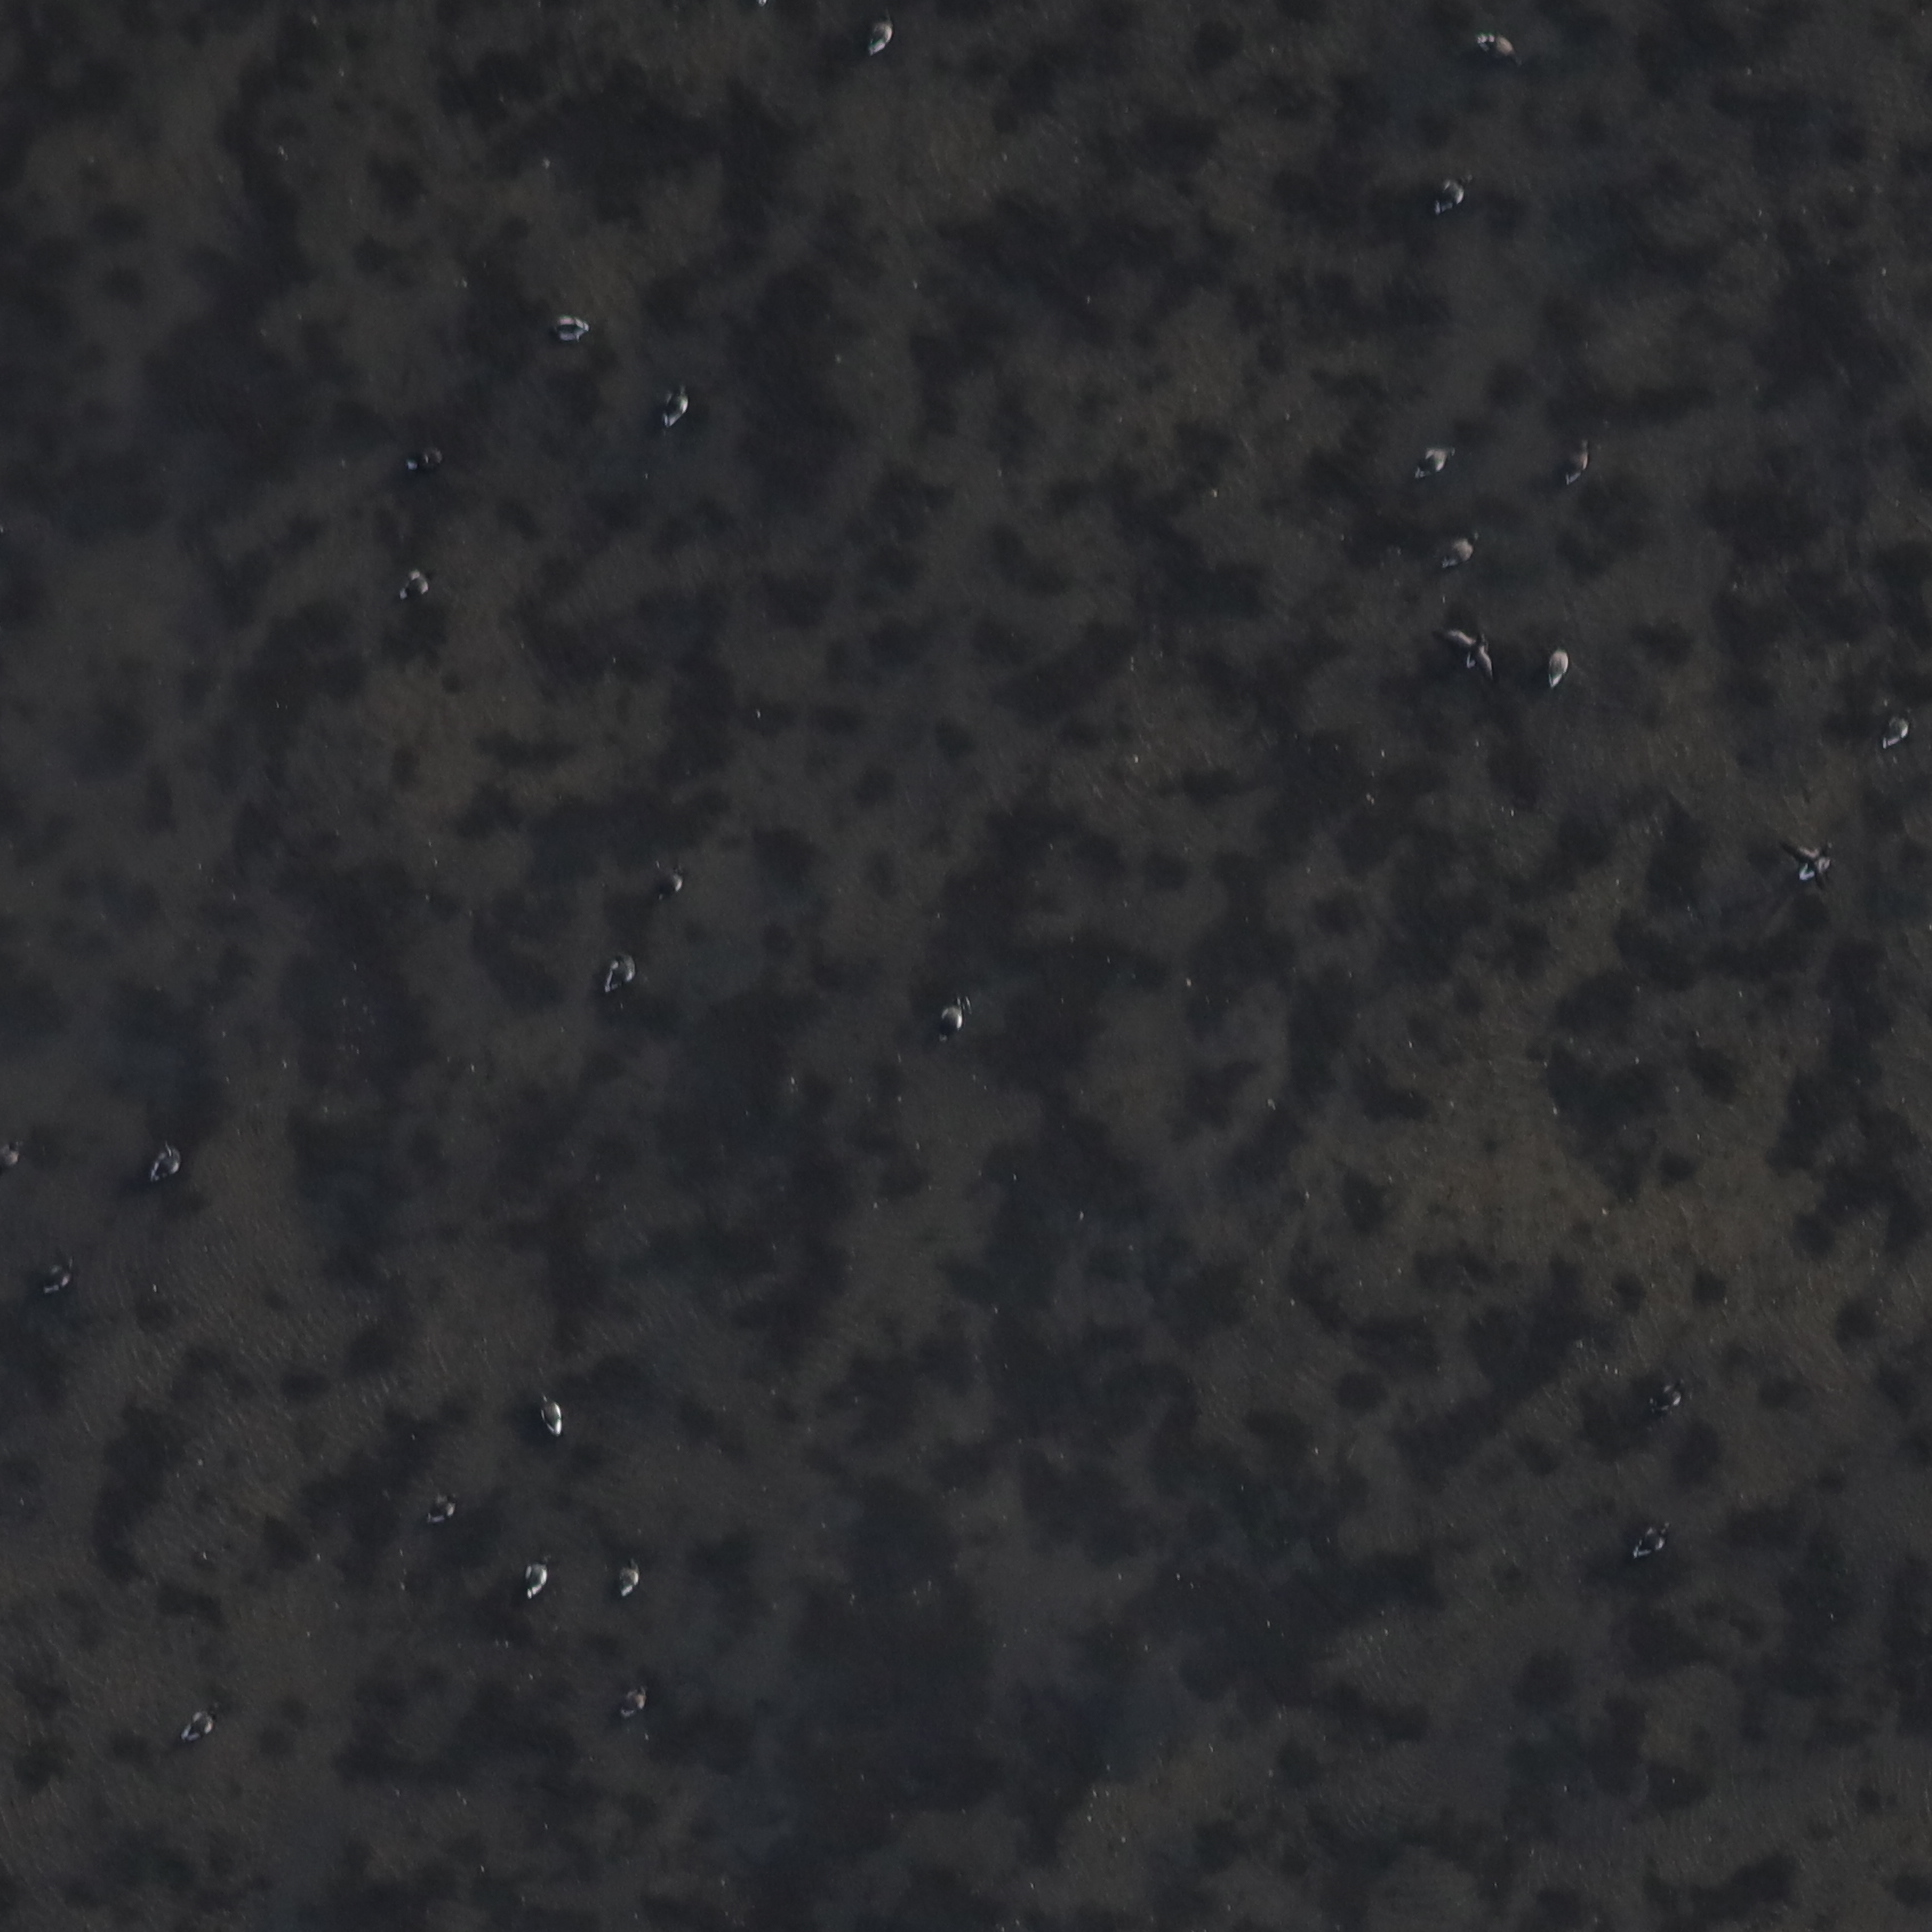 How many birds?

28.